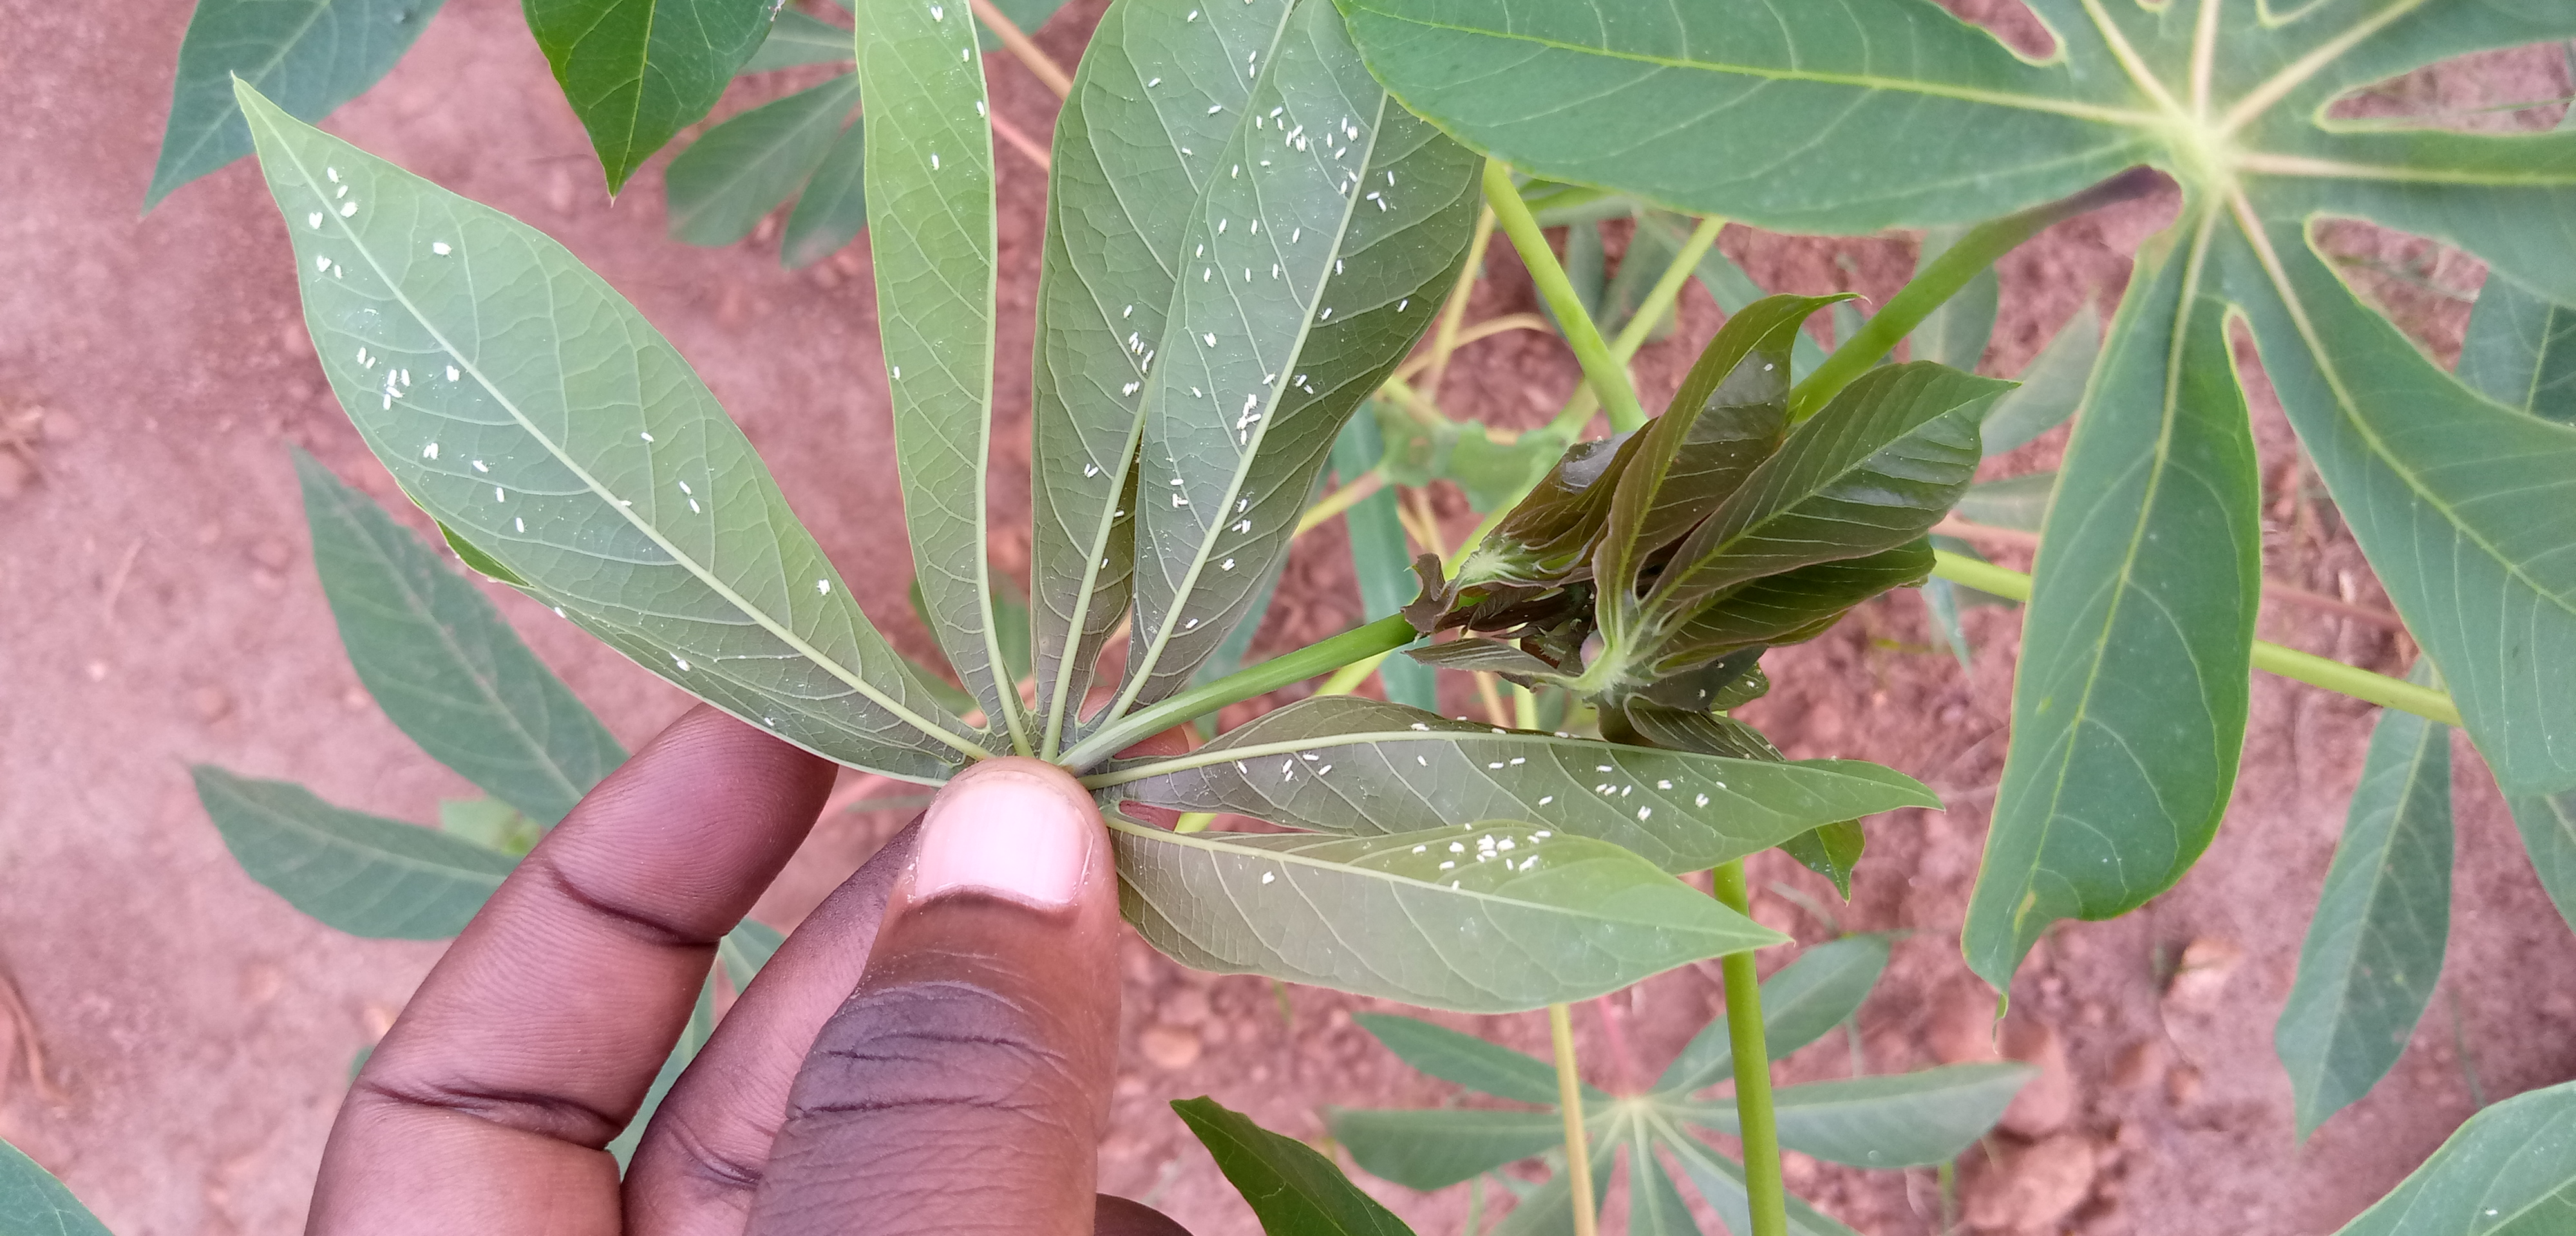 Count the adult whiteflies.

153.